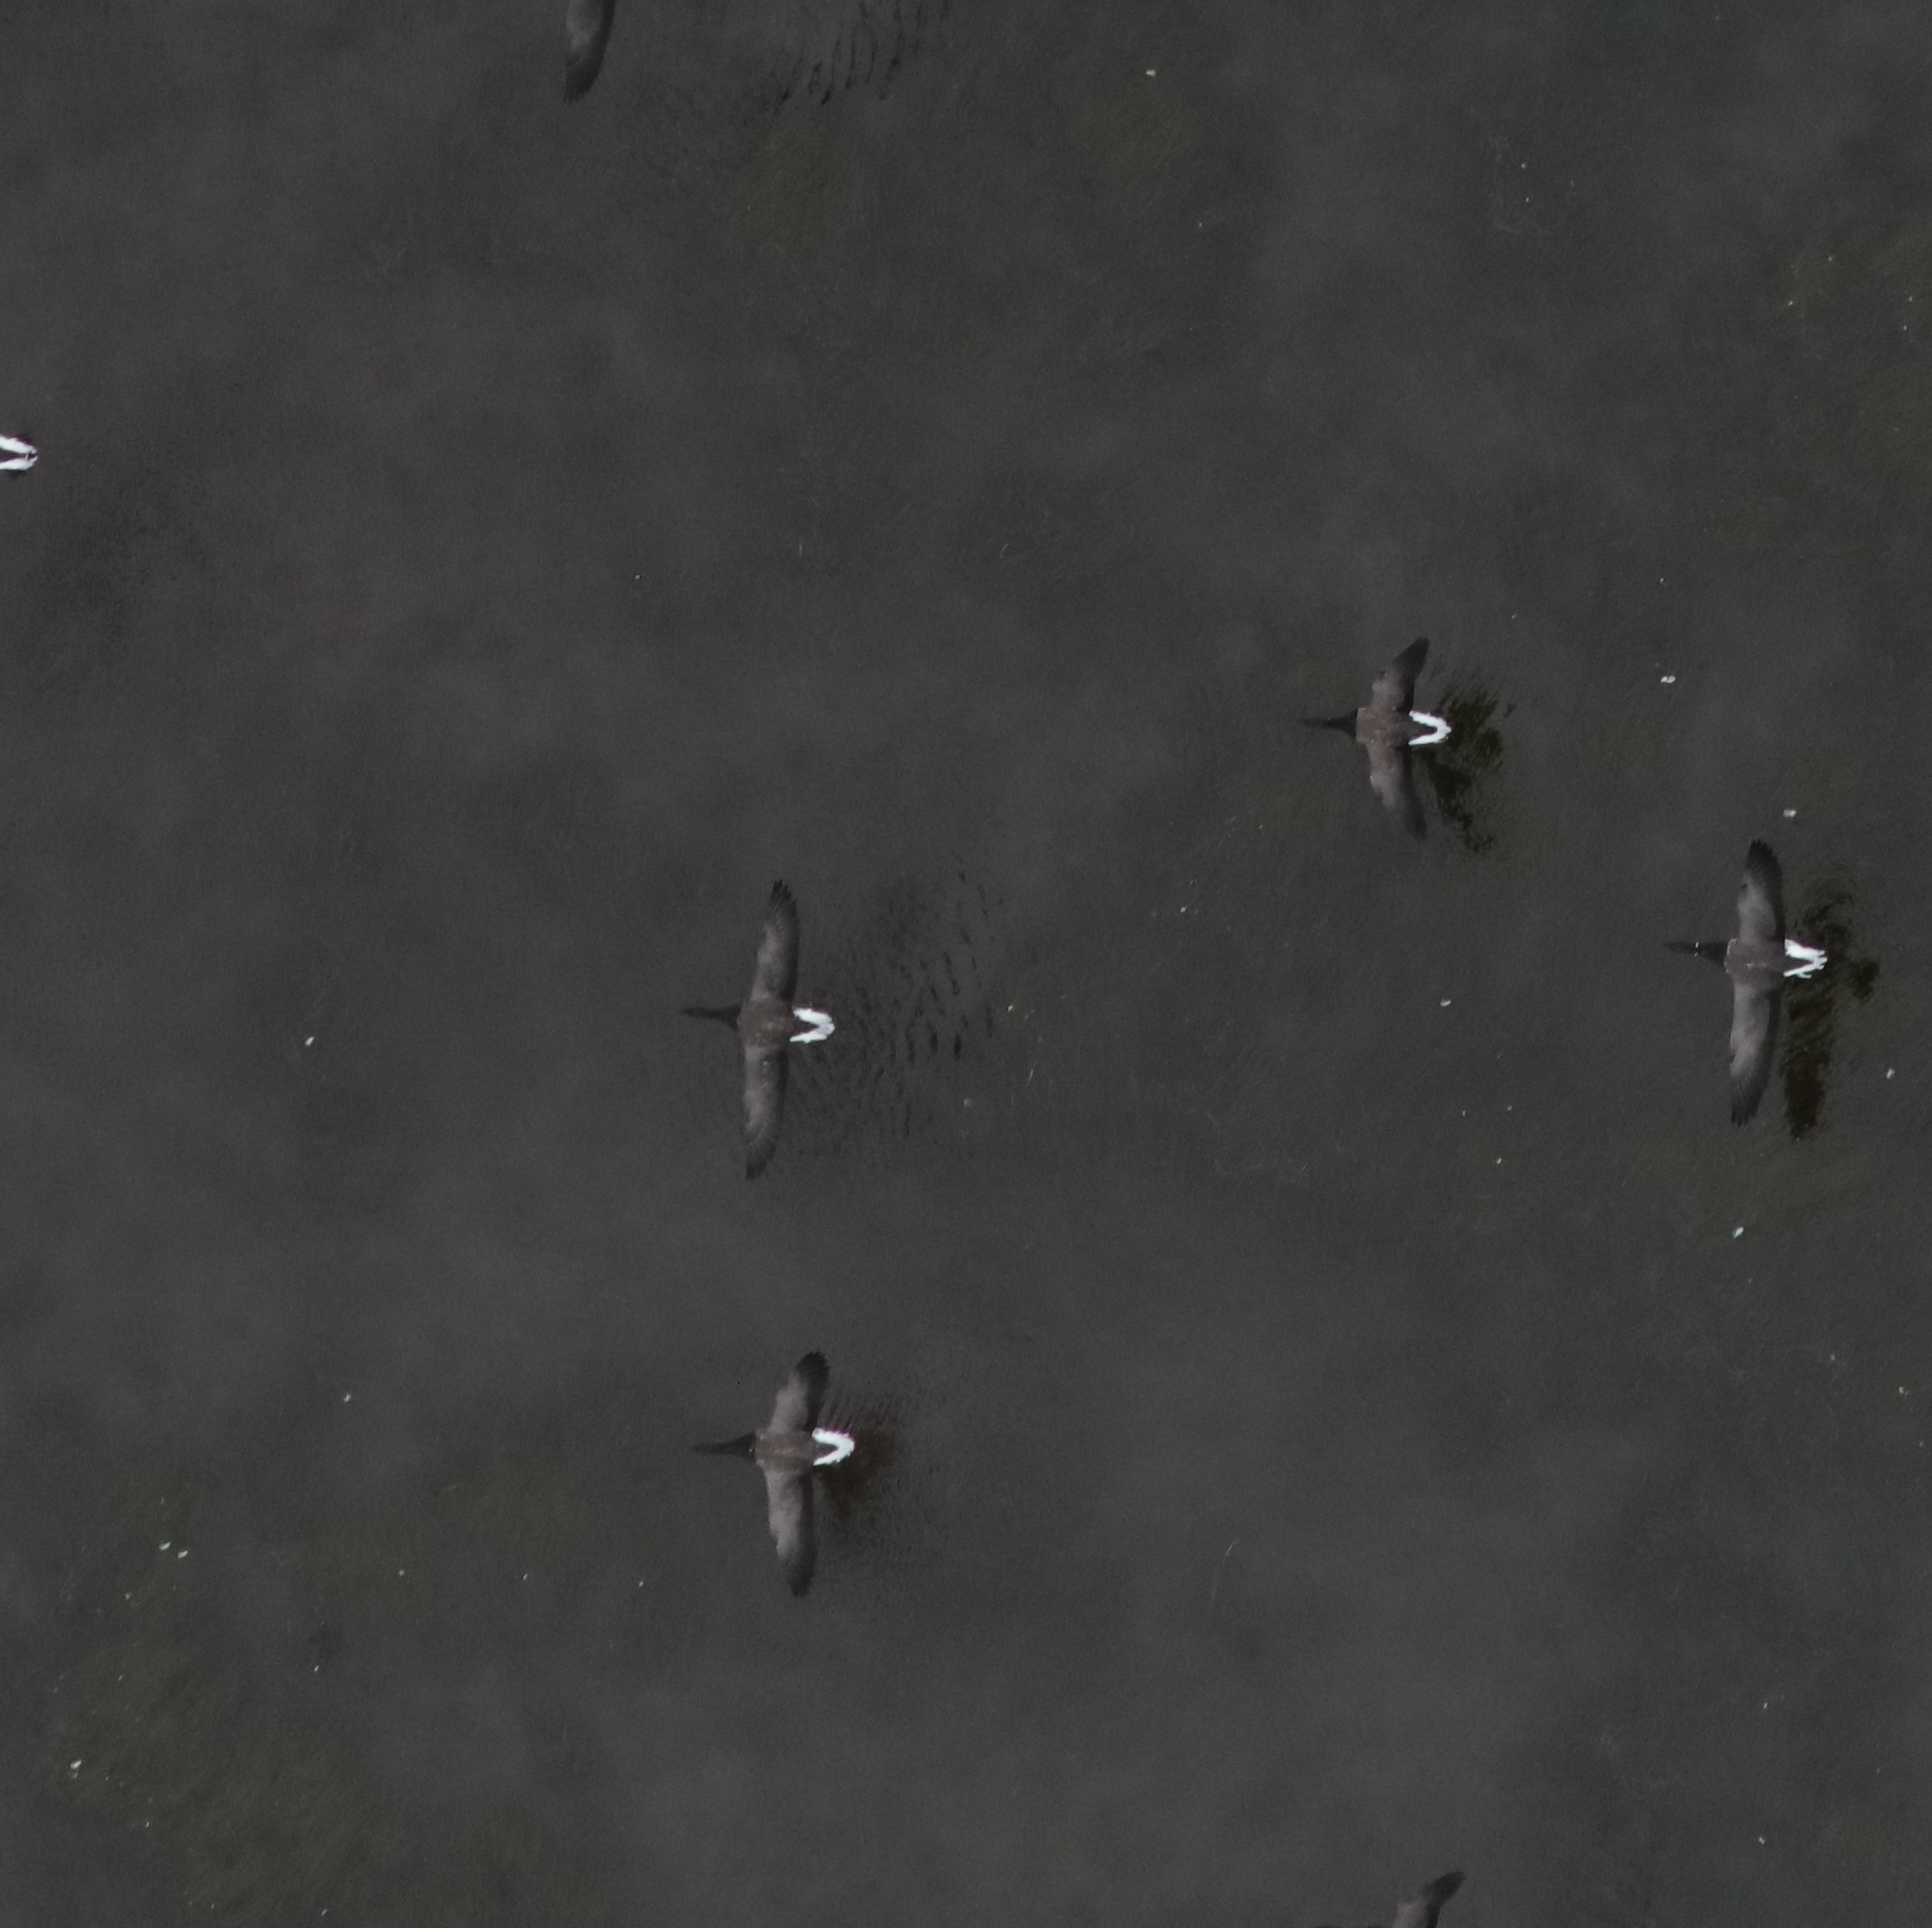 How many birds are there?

4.